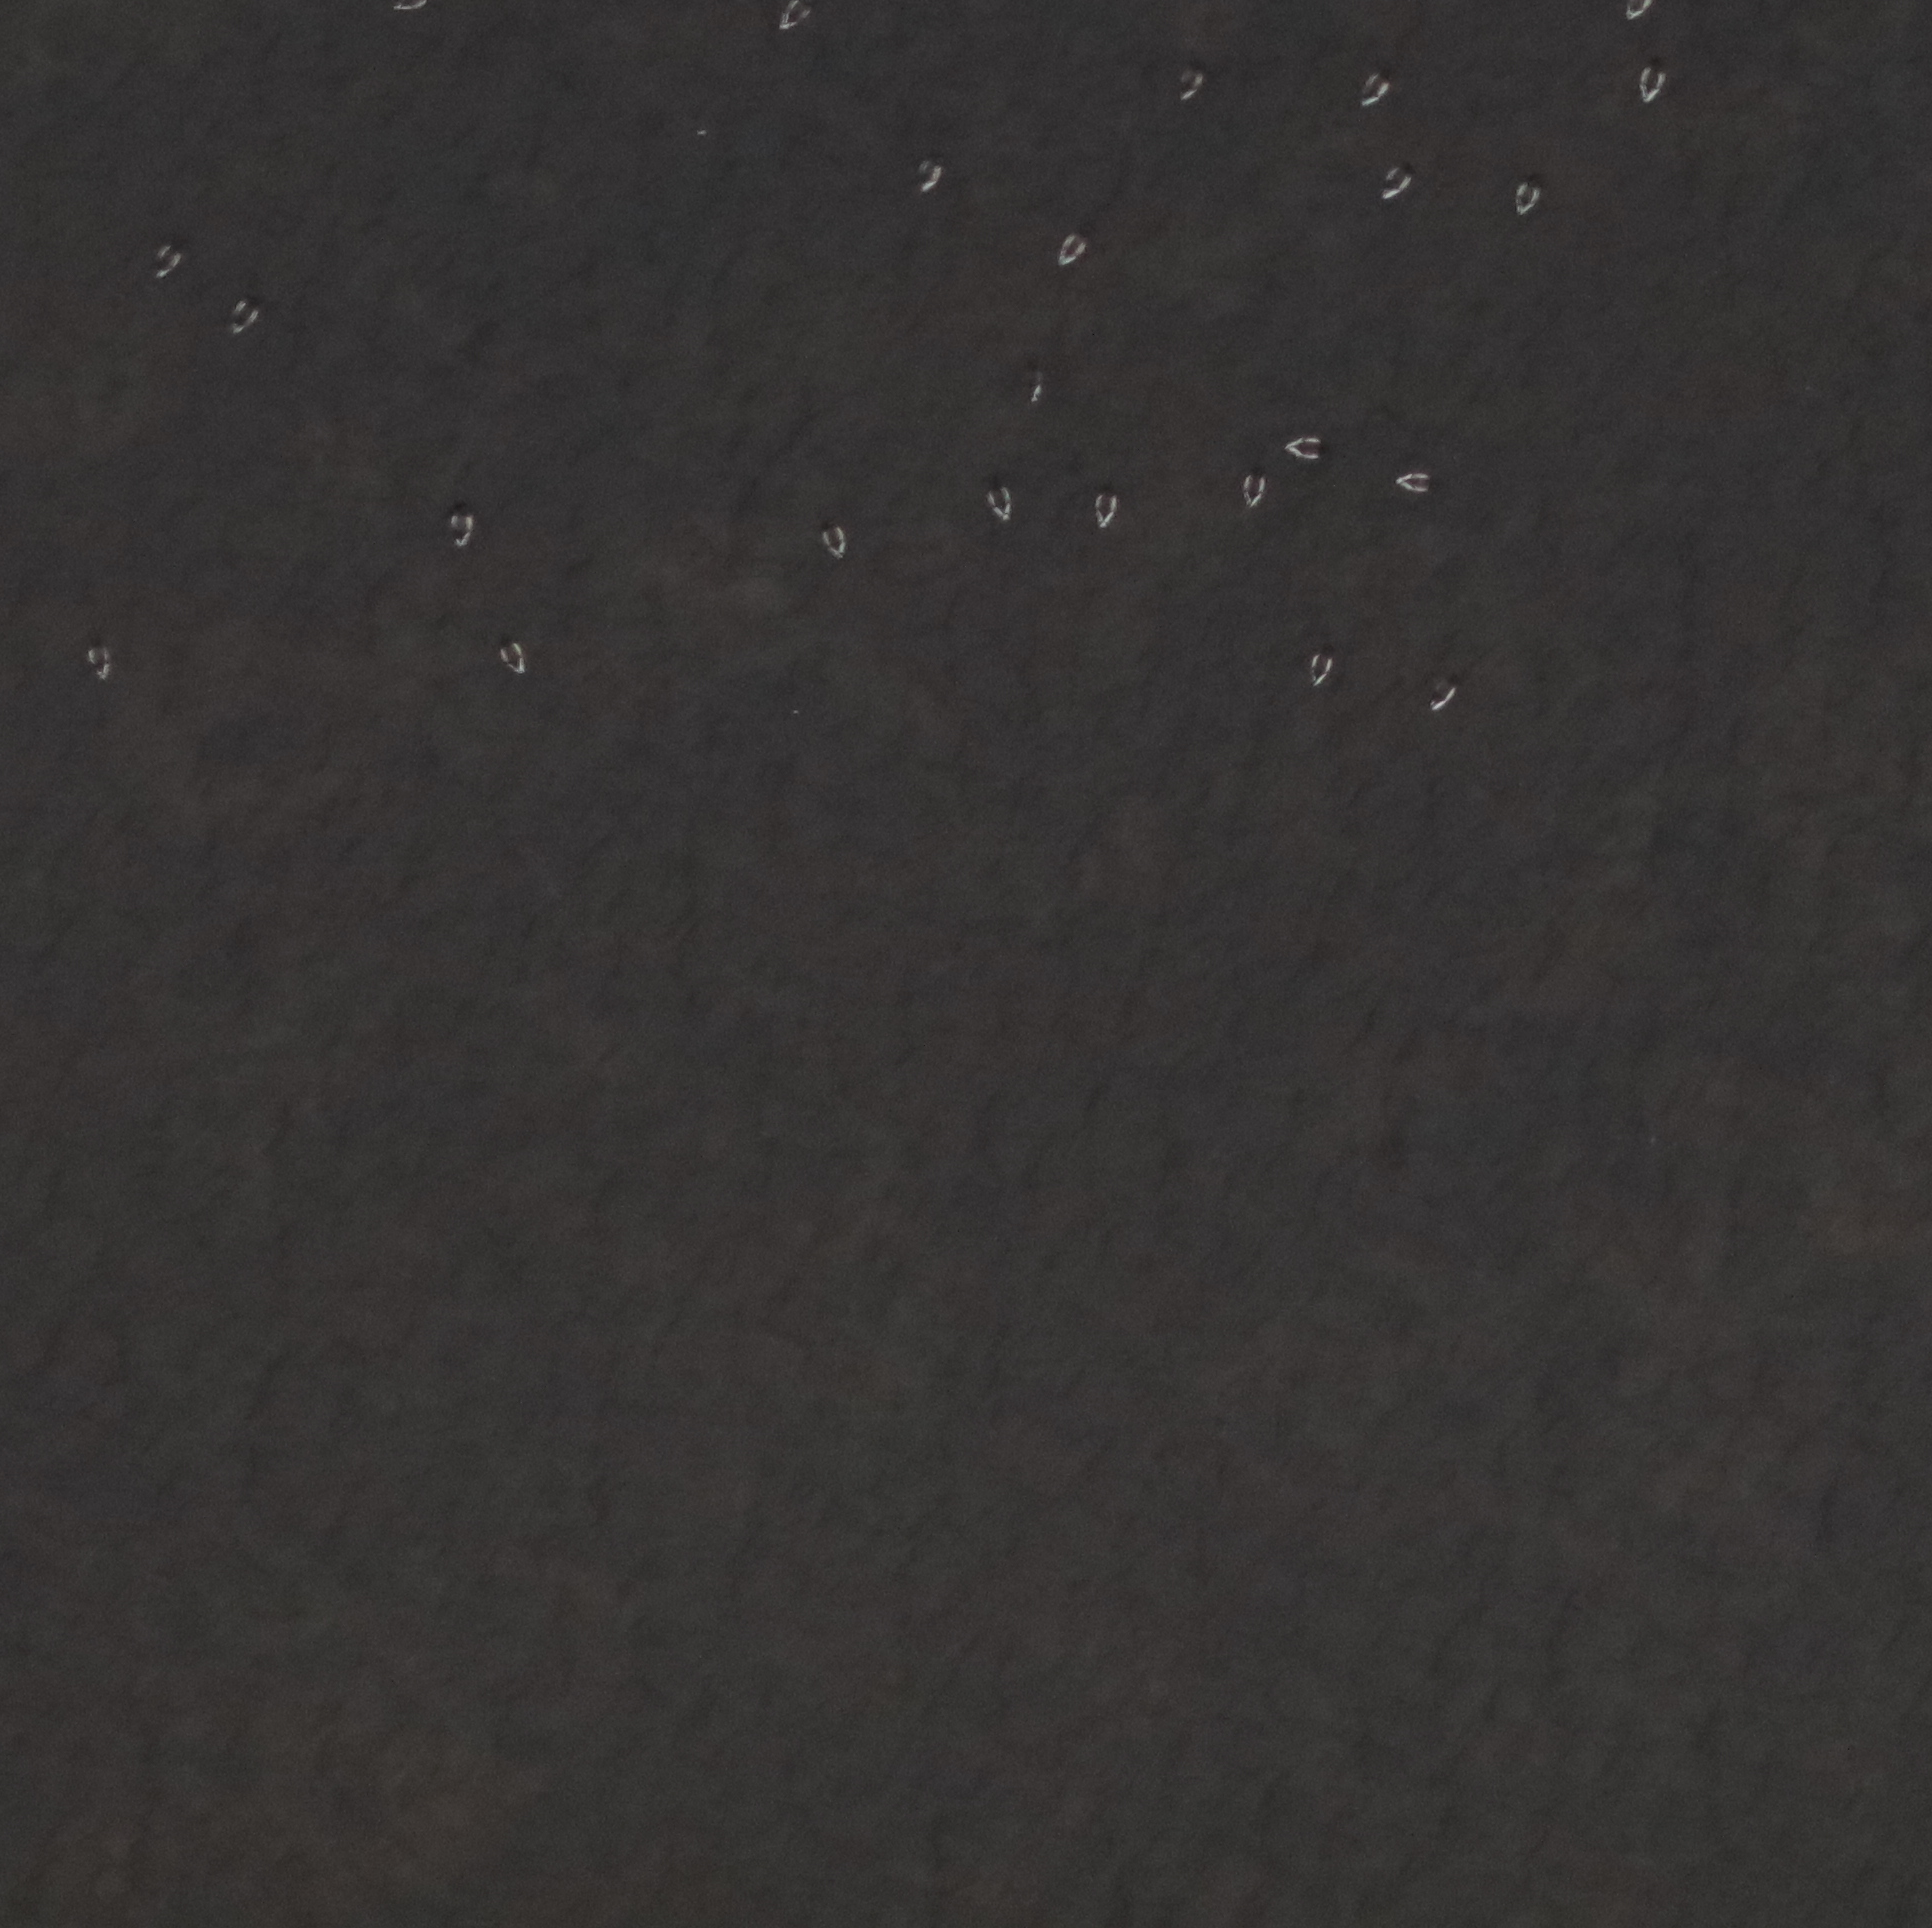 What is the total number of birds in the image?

23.